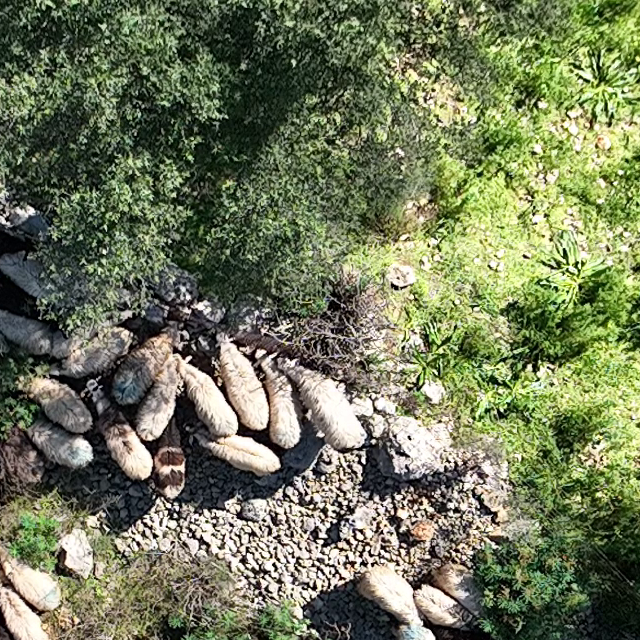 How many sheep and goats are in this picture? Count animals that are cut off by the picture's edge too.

26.